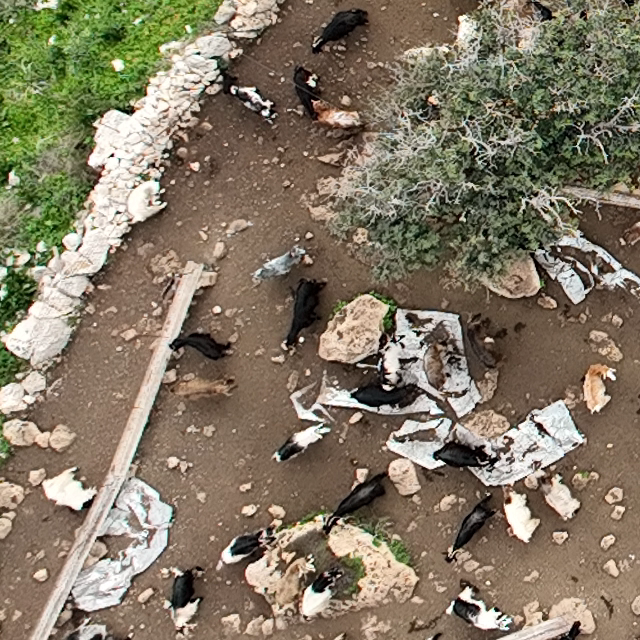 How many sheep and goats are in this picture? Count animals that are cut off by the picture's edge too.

35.